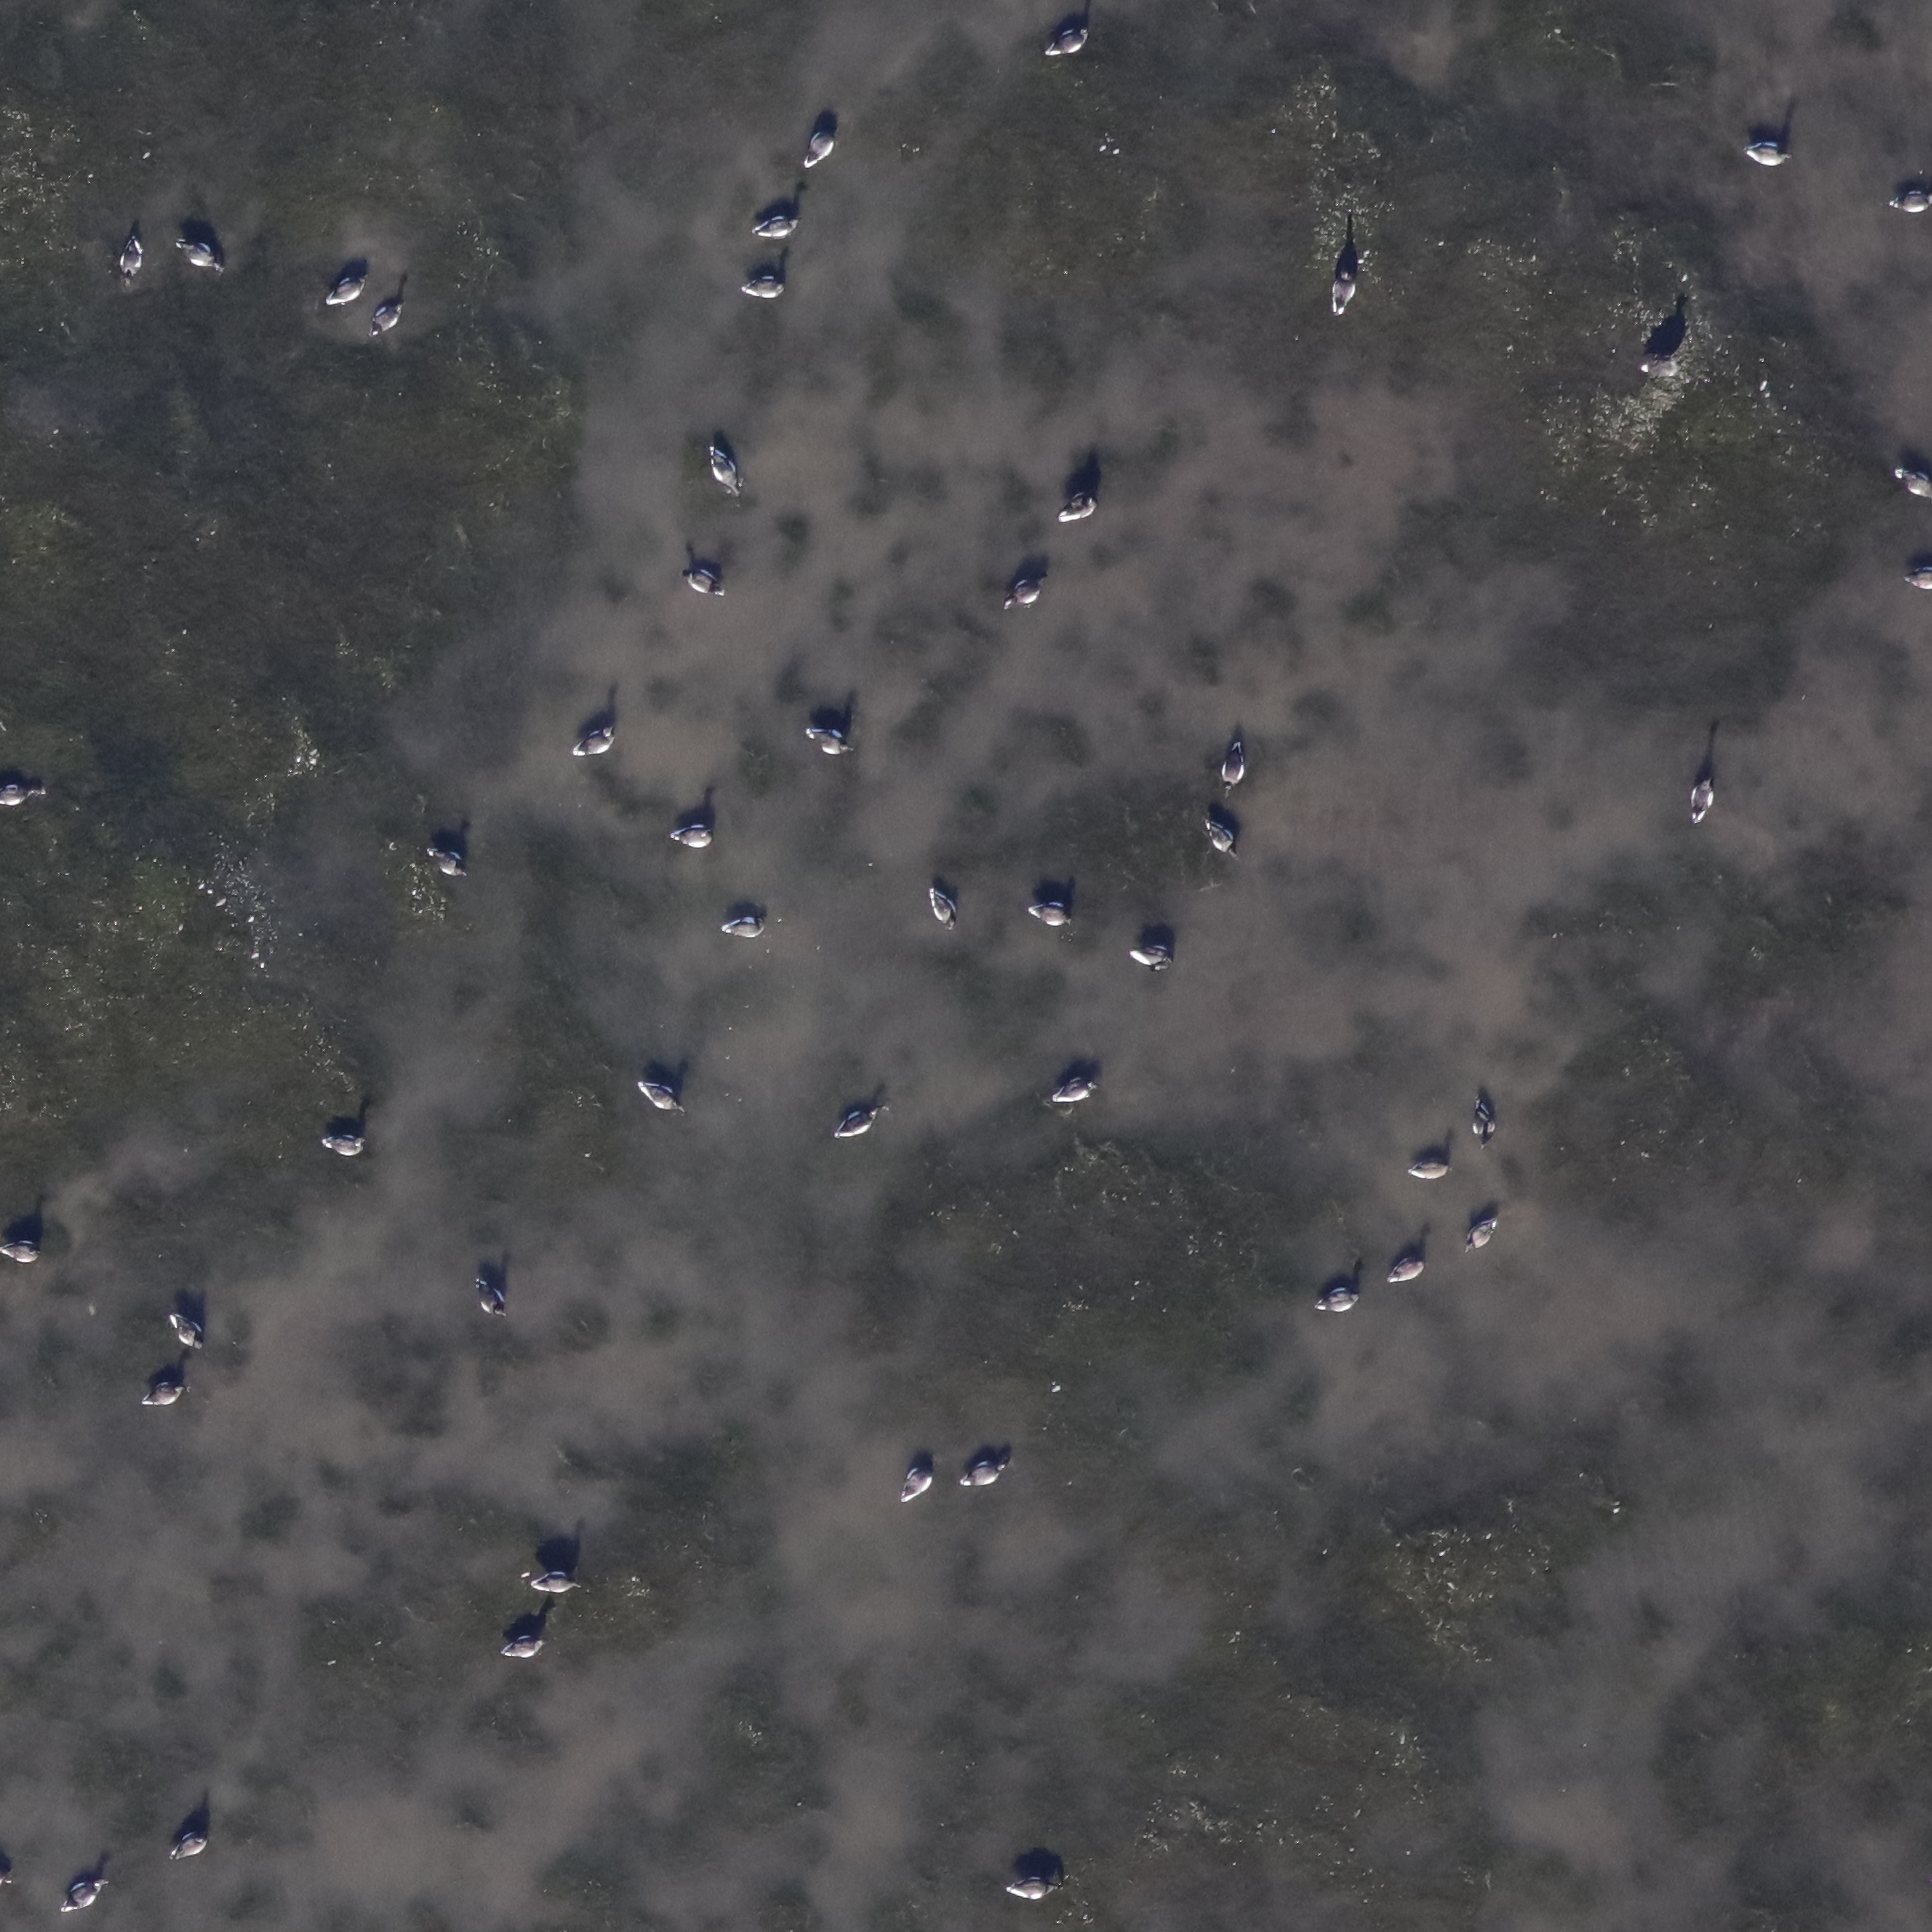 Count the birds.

50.